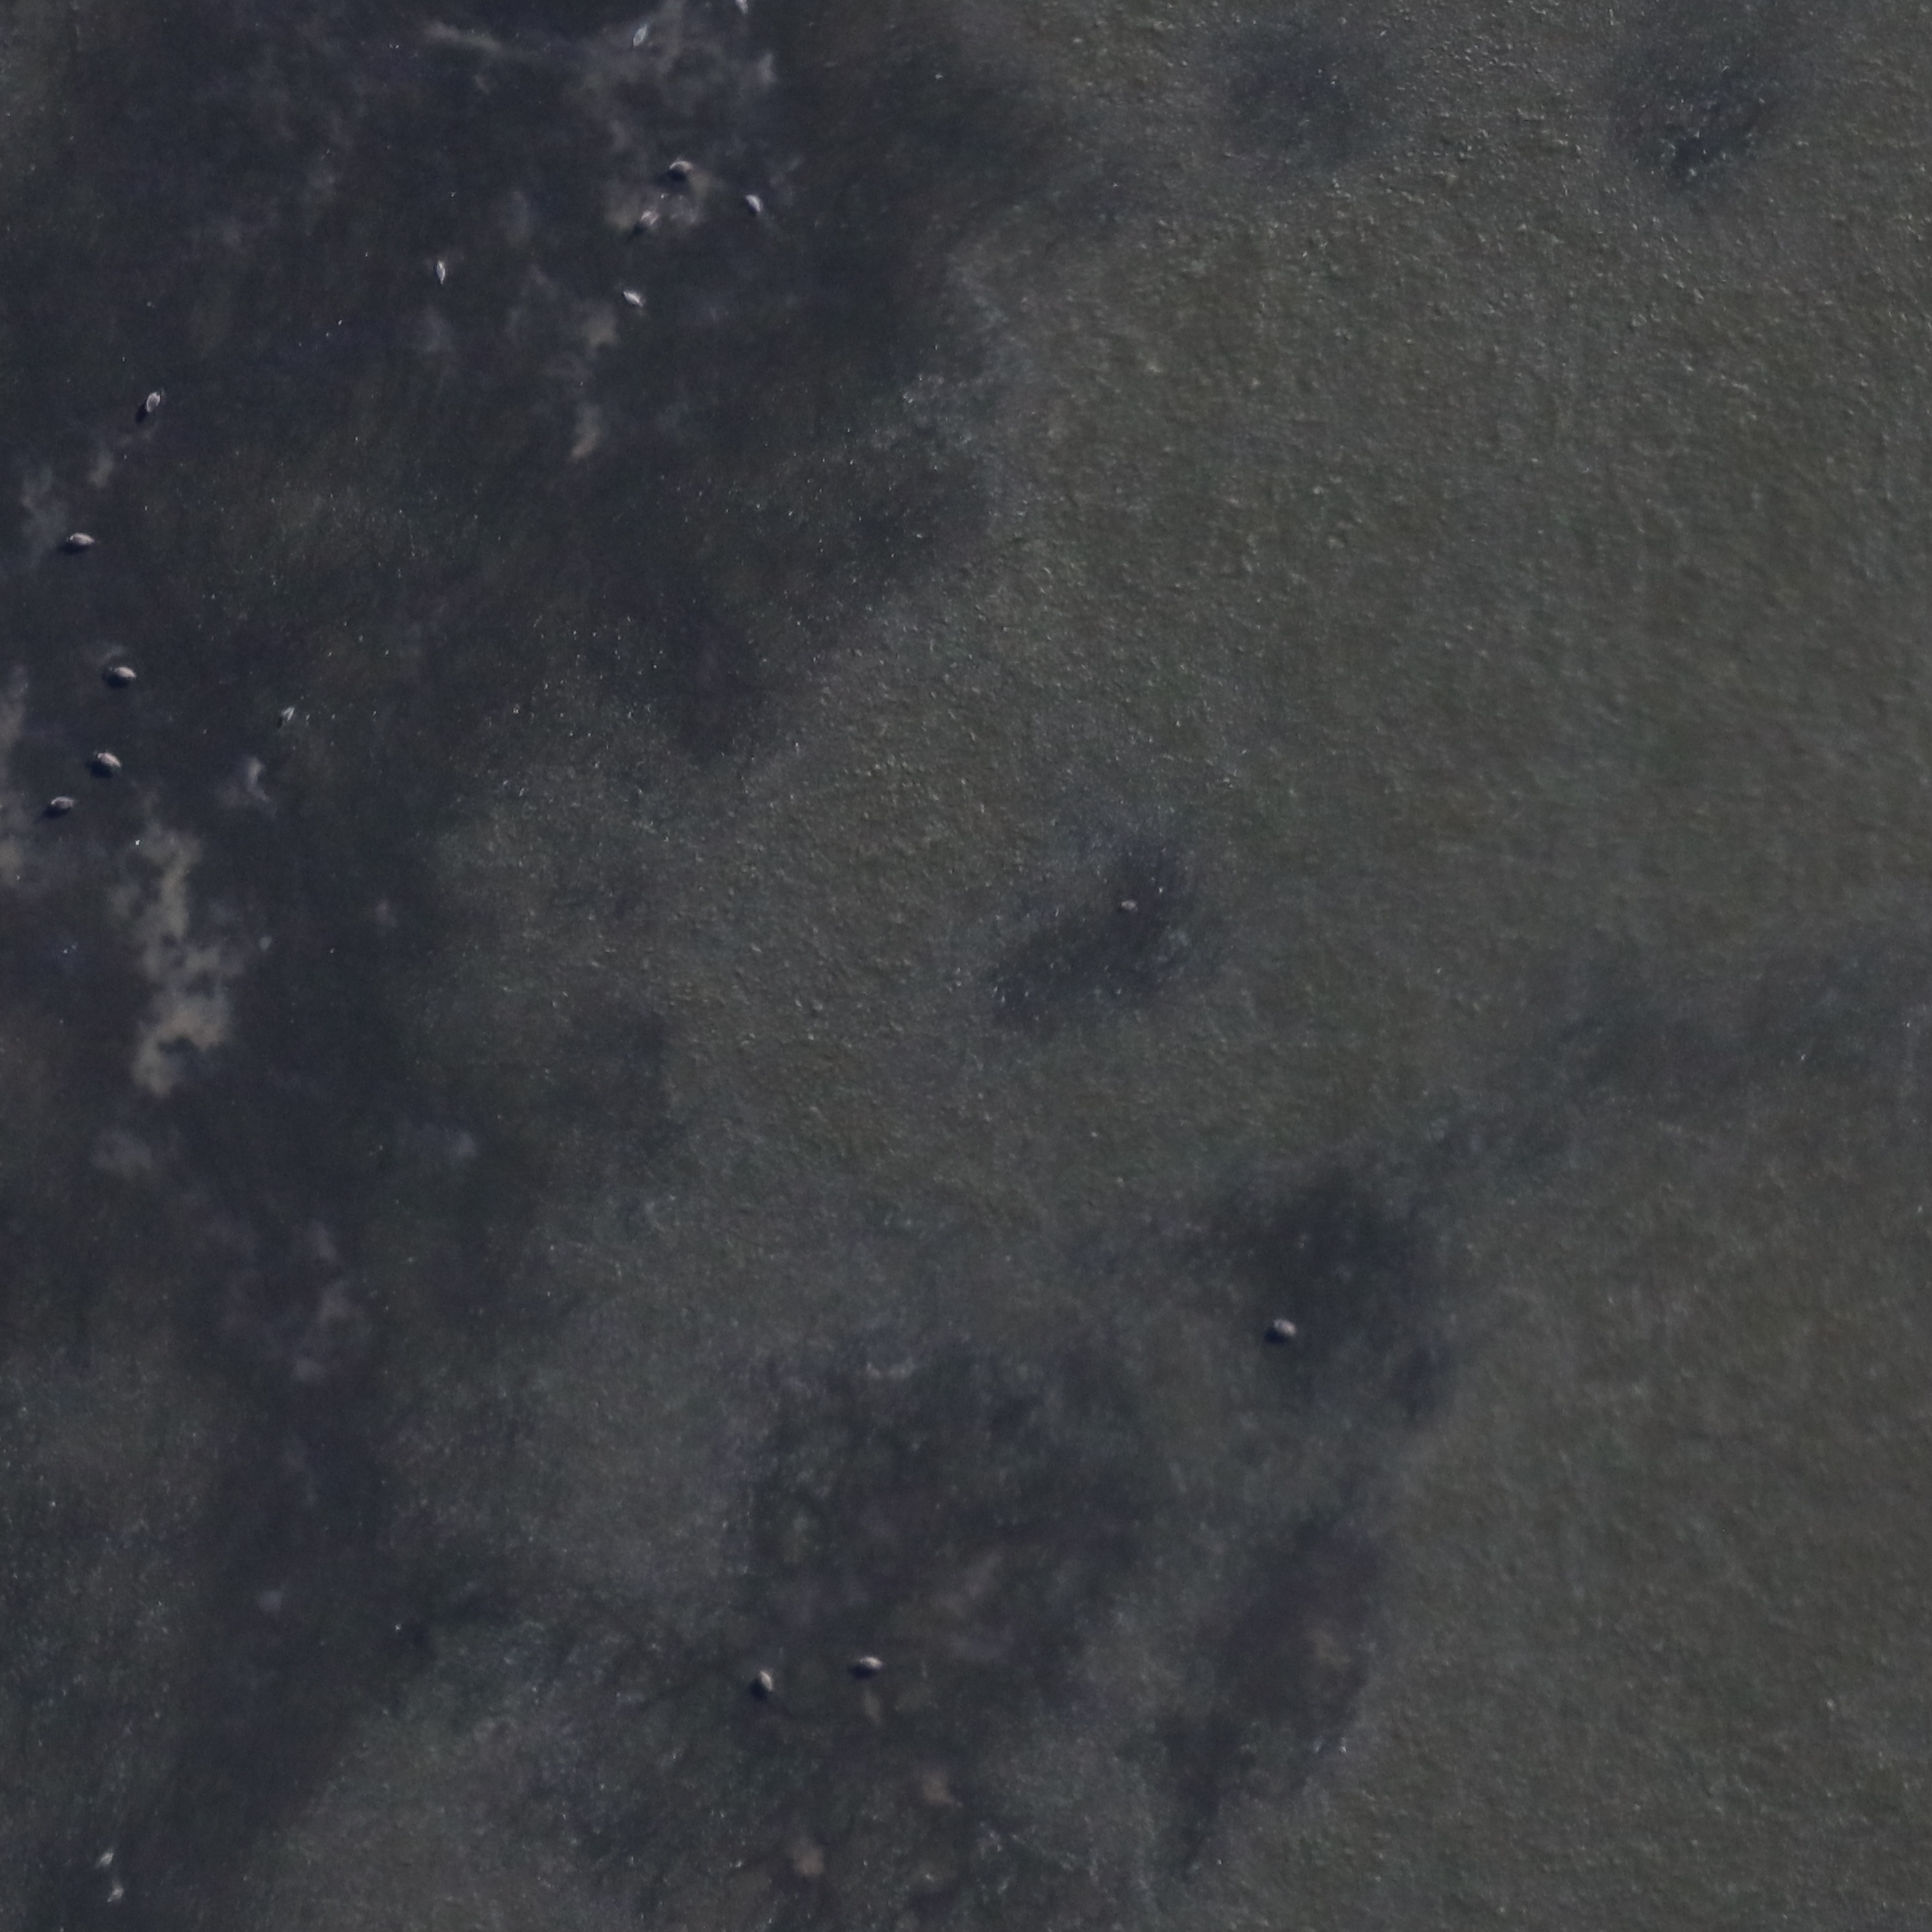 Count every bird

18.